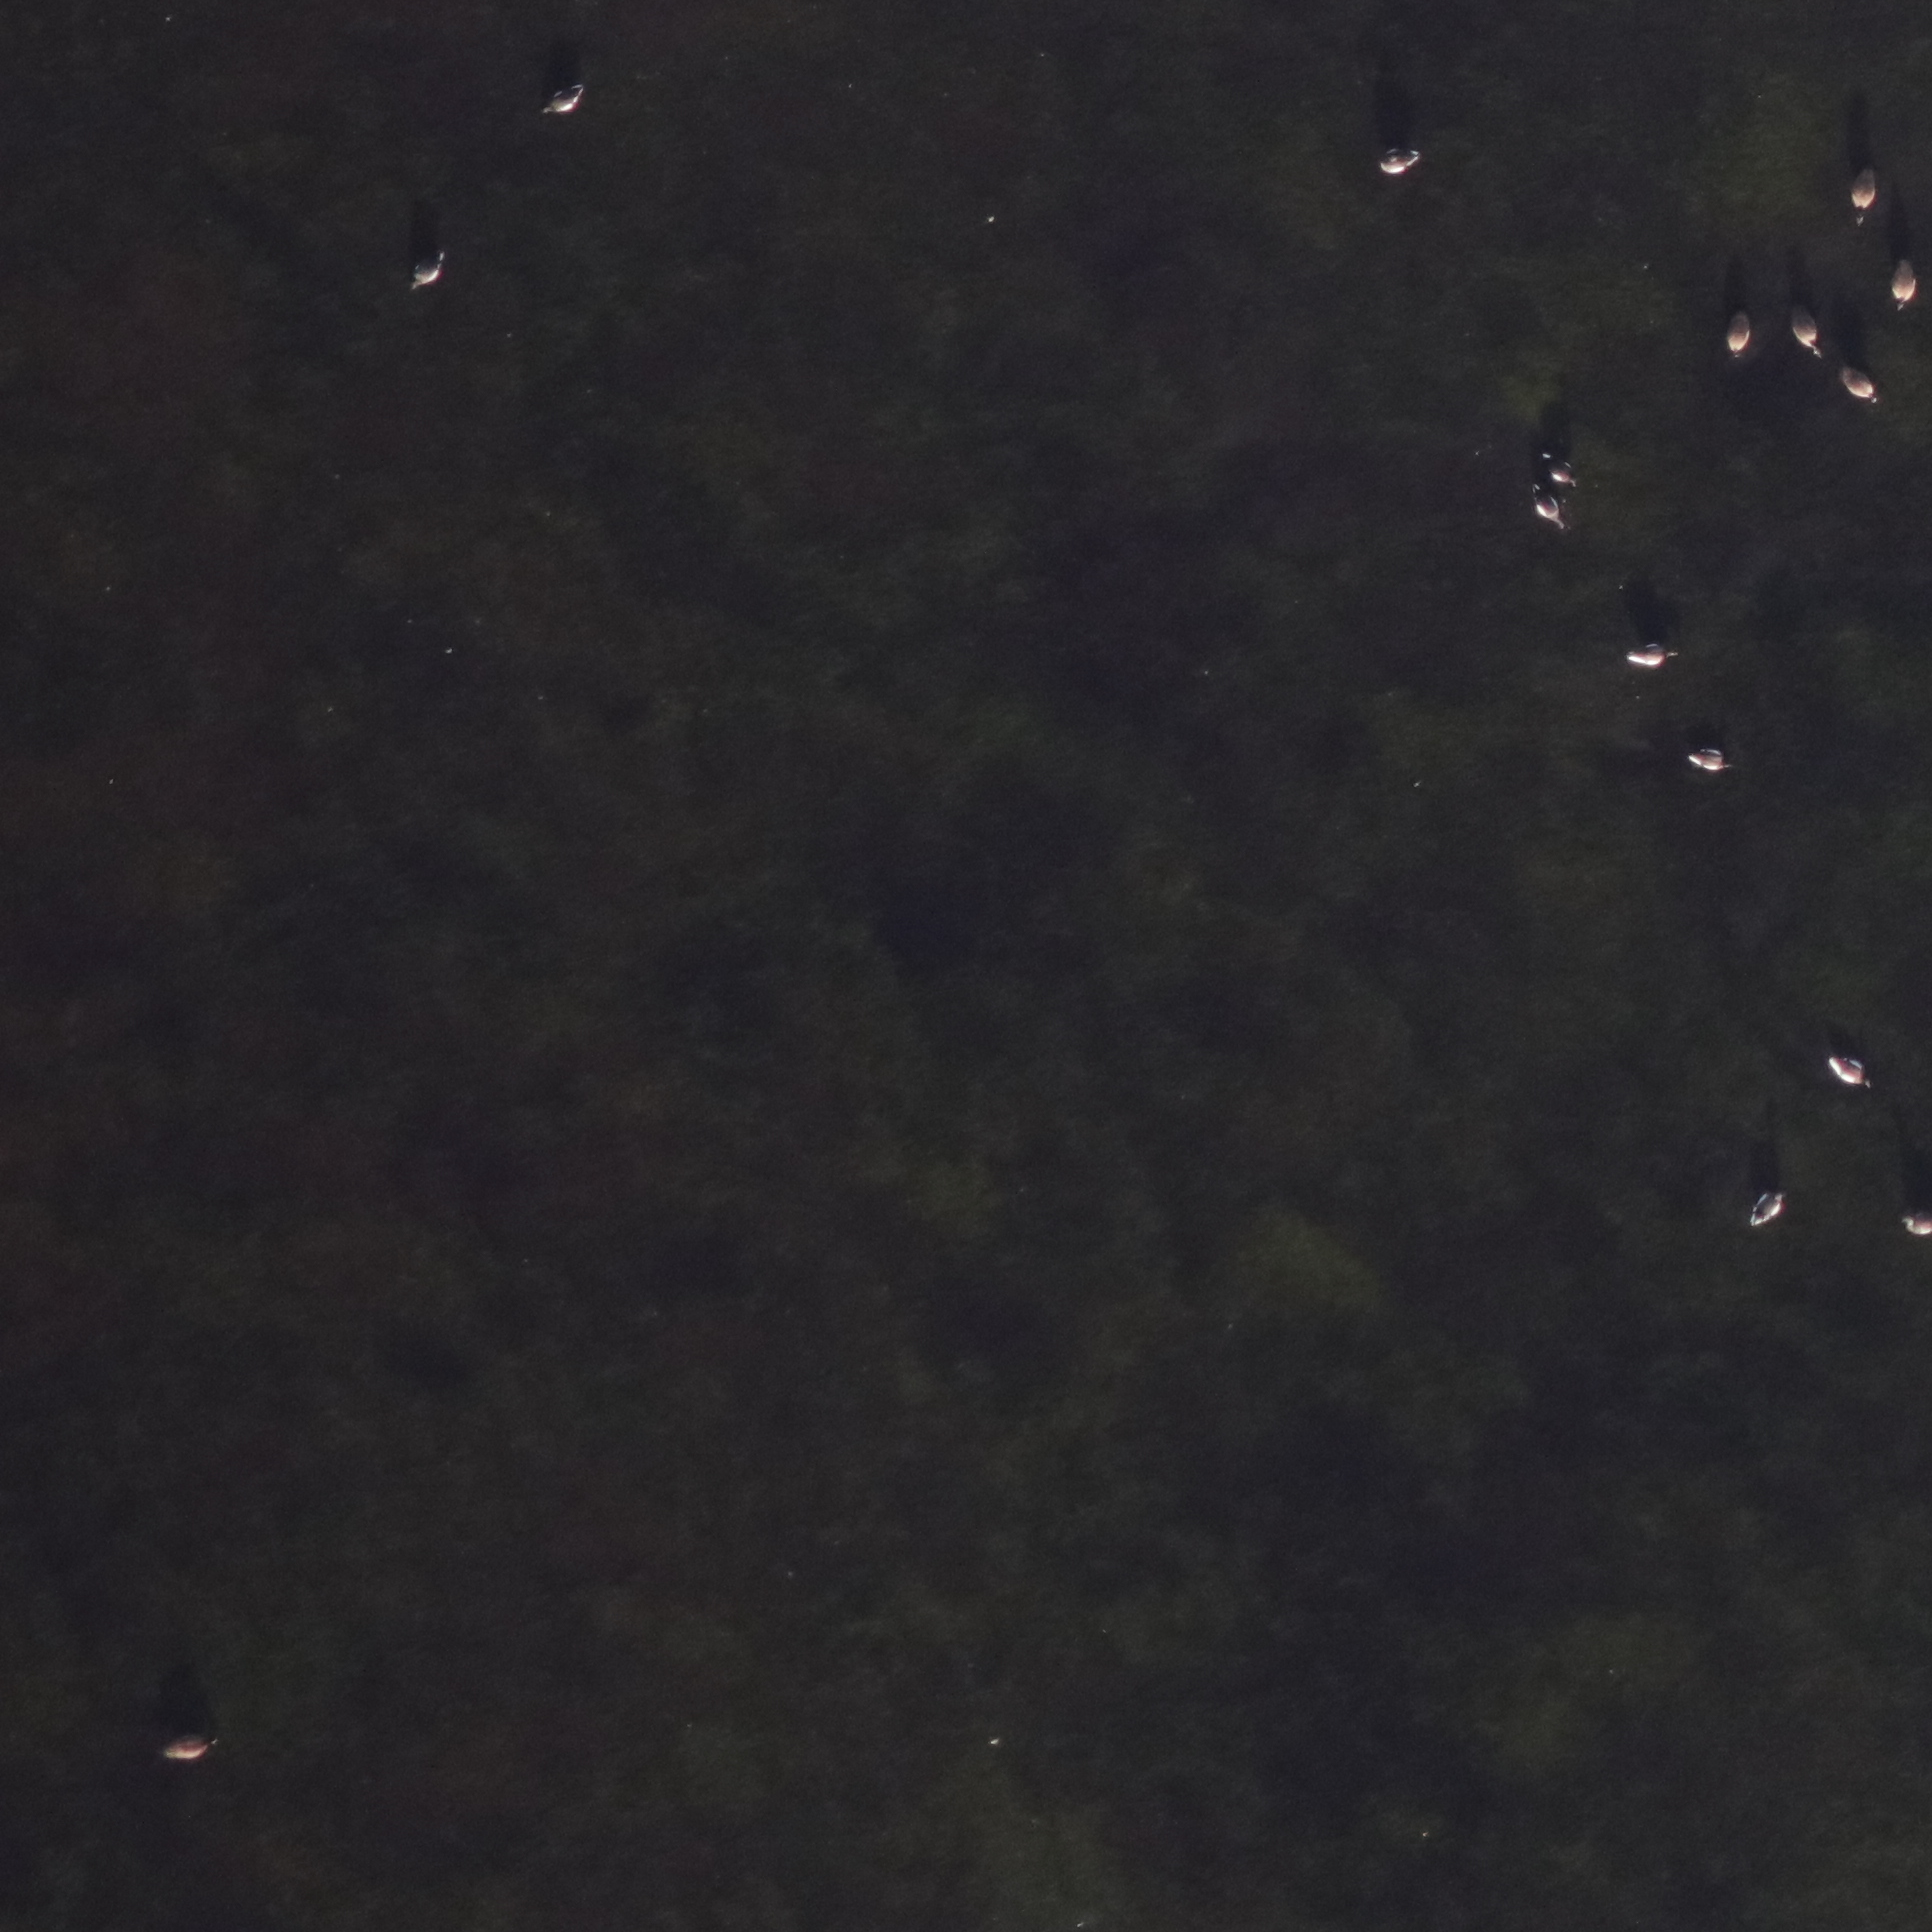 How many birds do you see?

16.